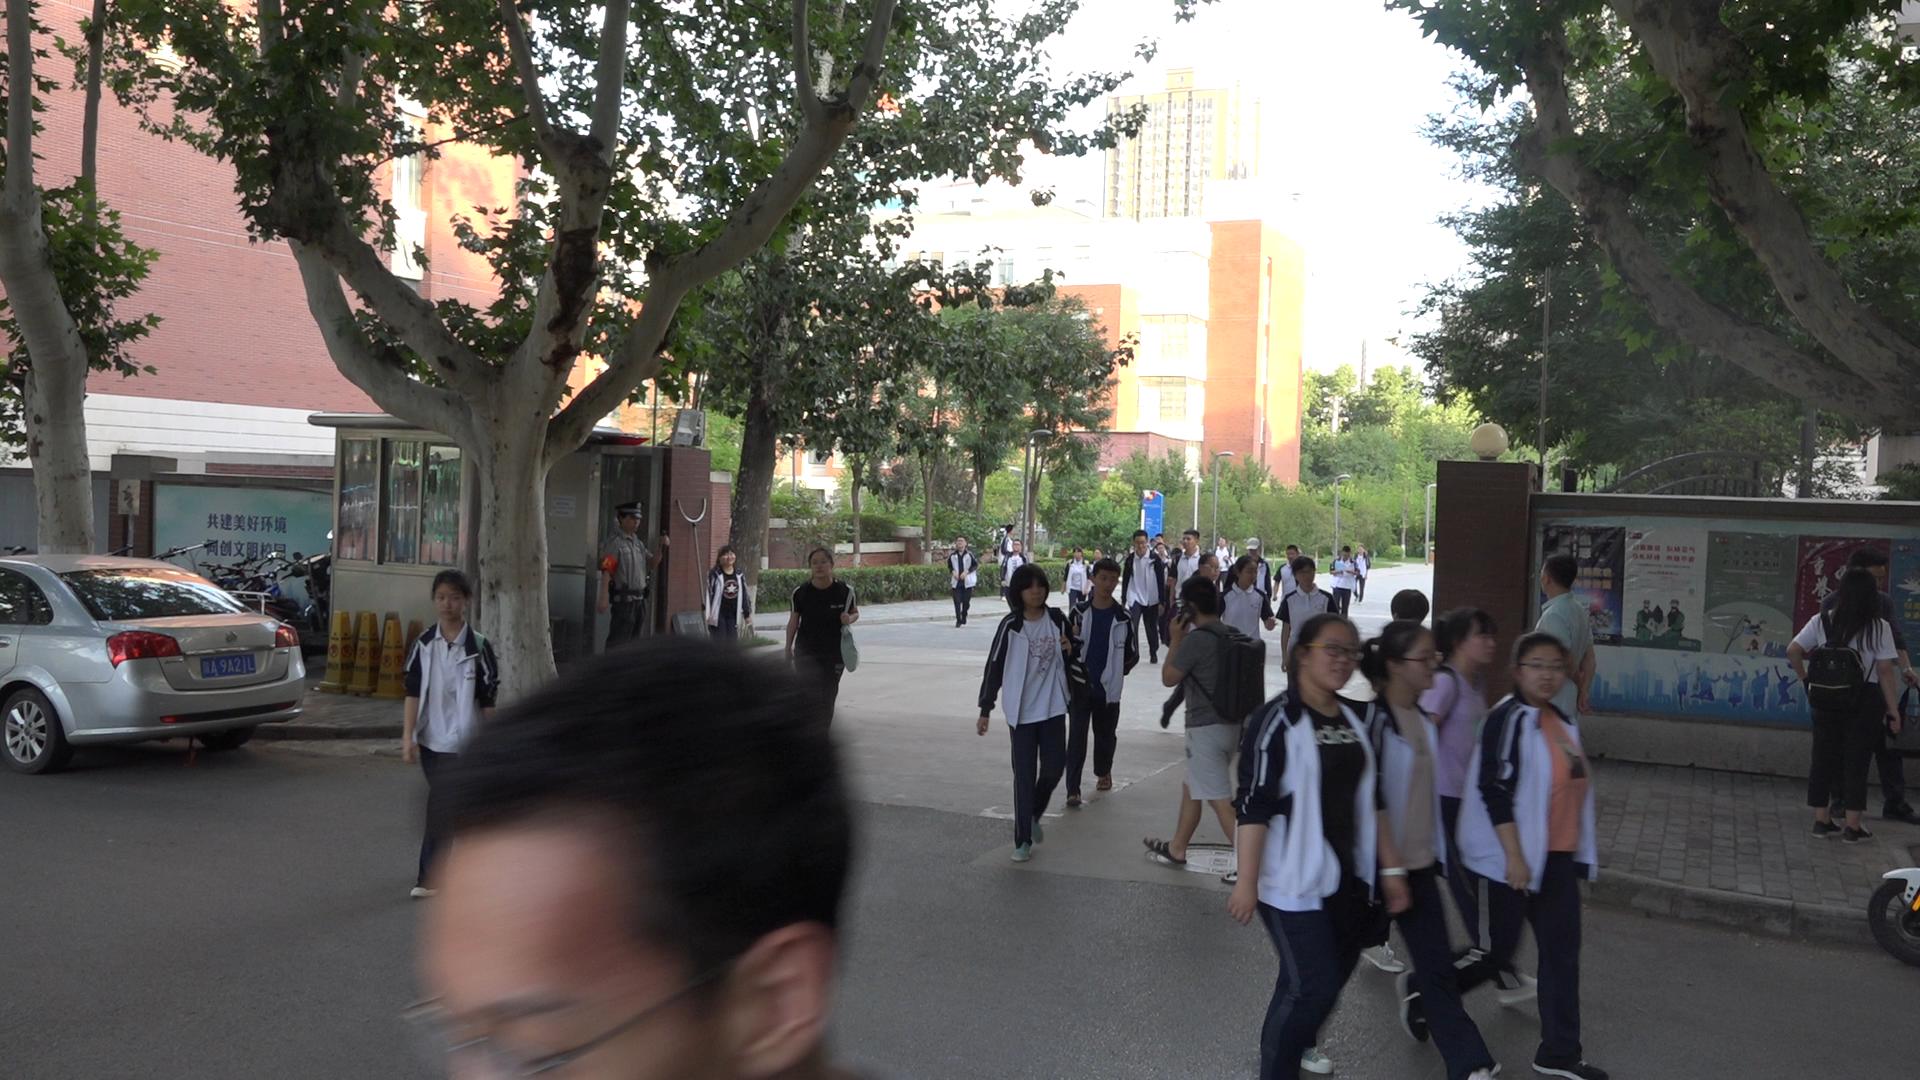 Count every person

33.